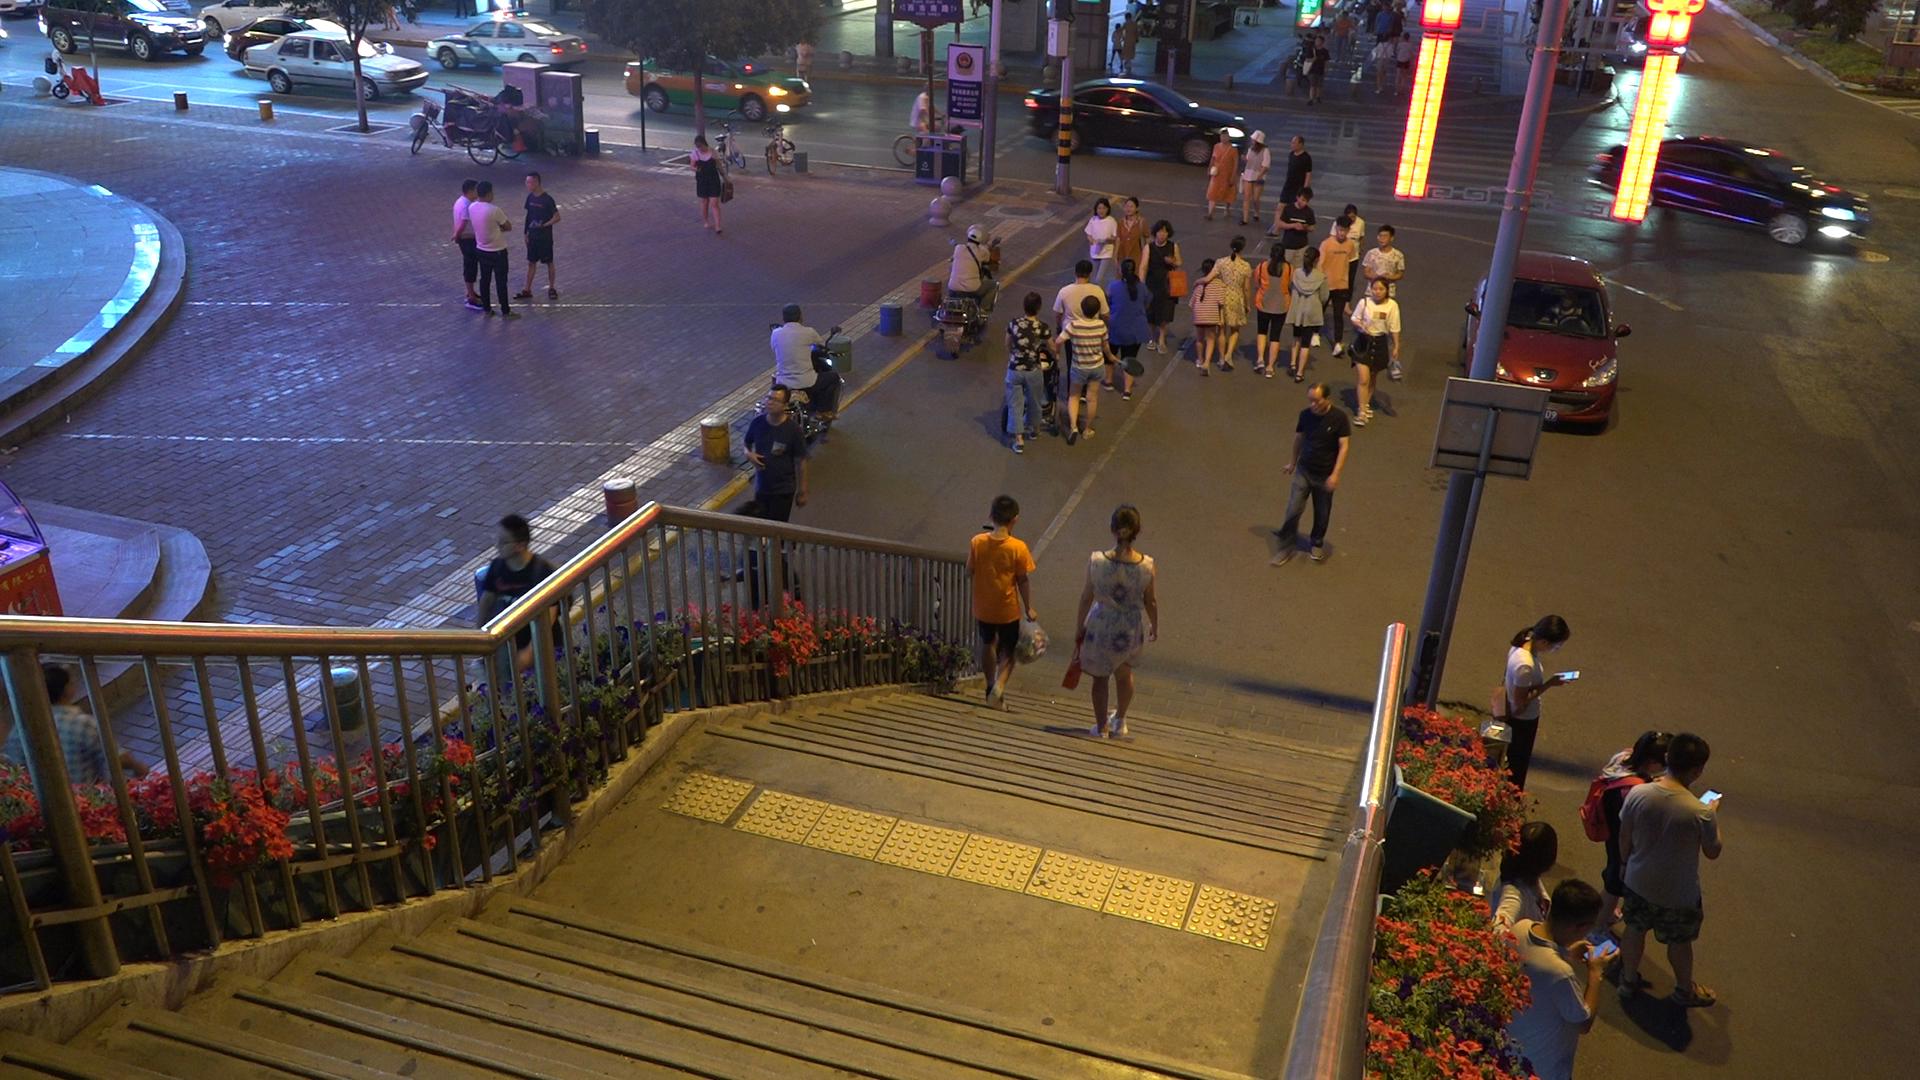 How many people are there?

48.